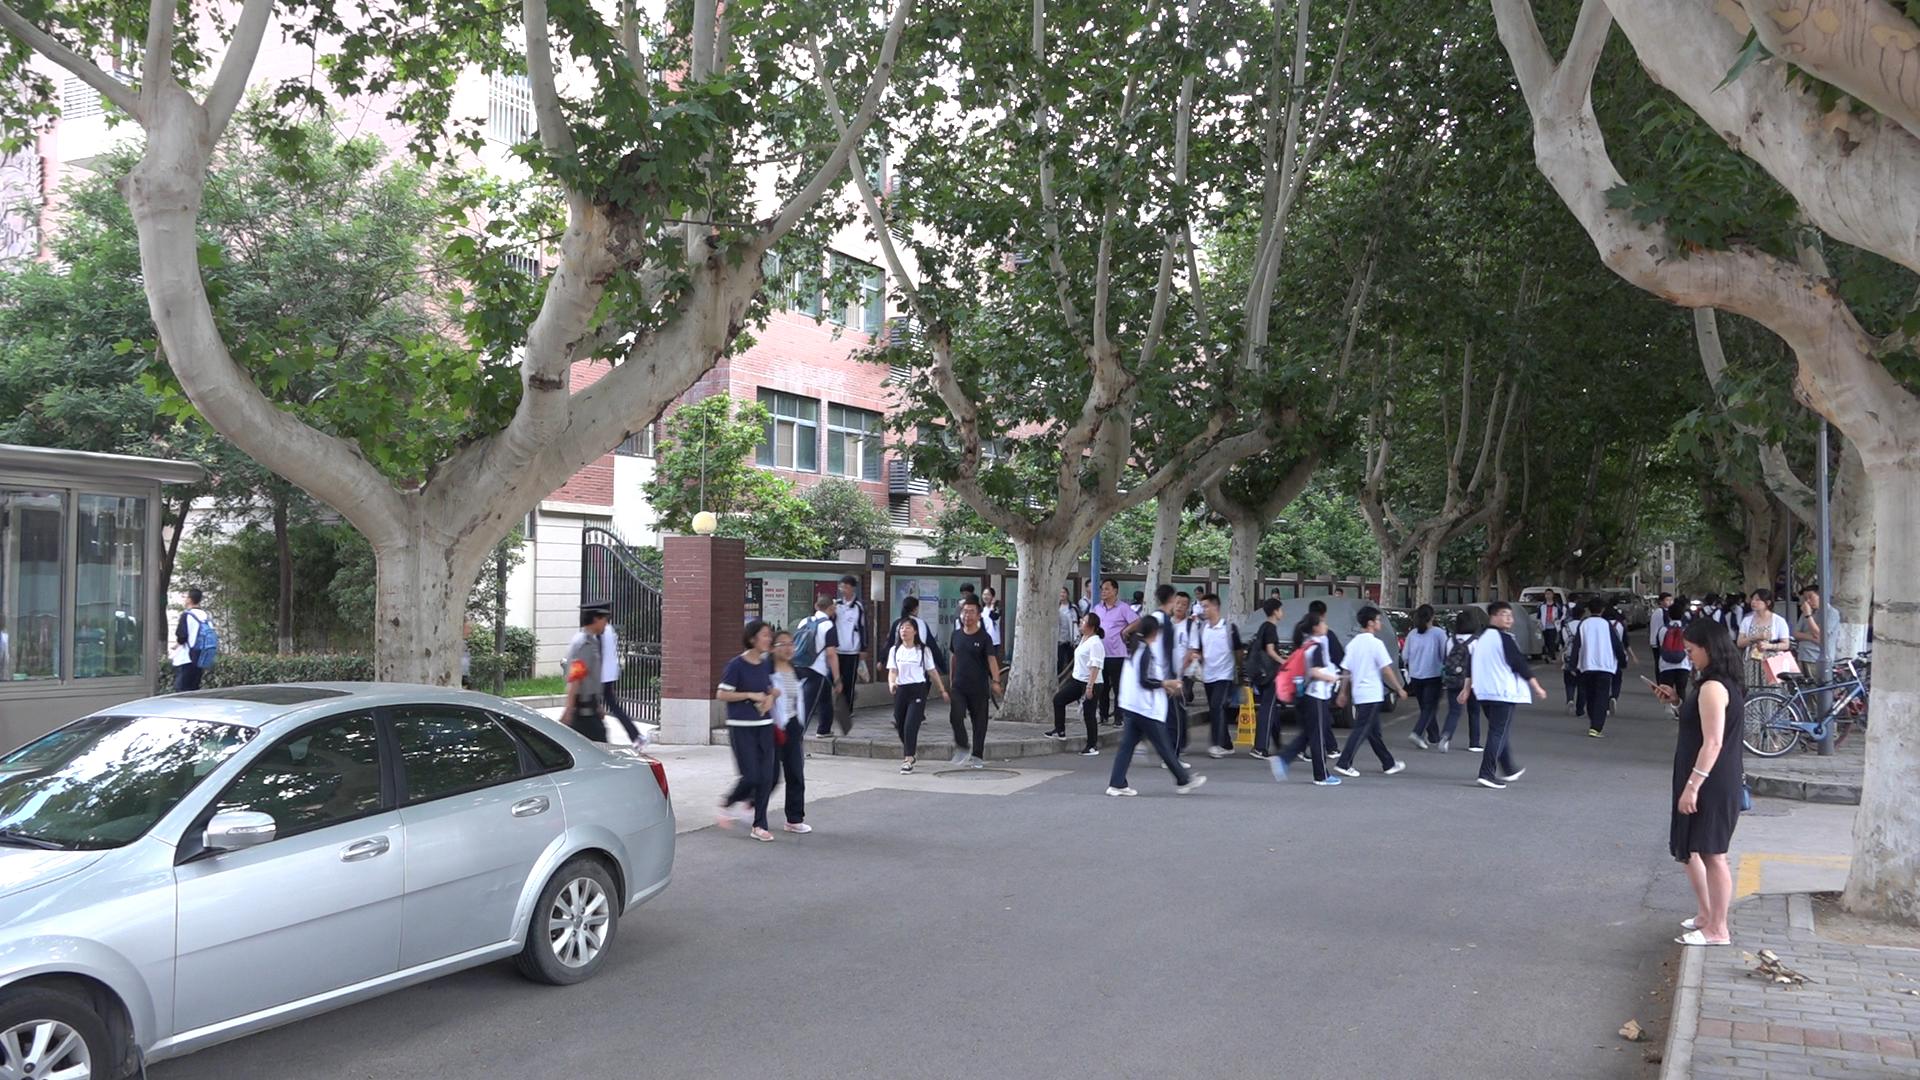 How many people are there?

46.